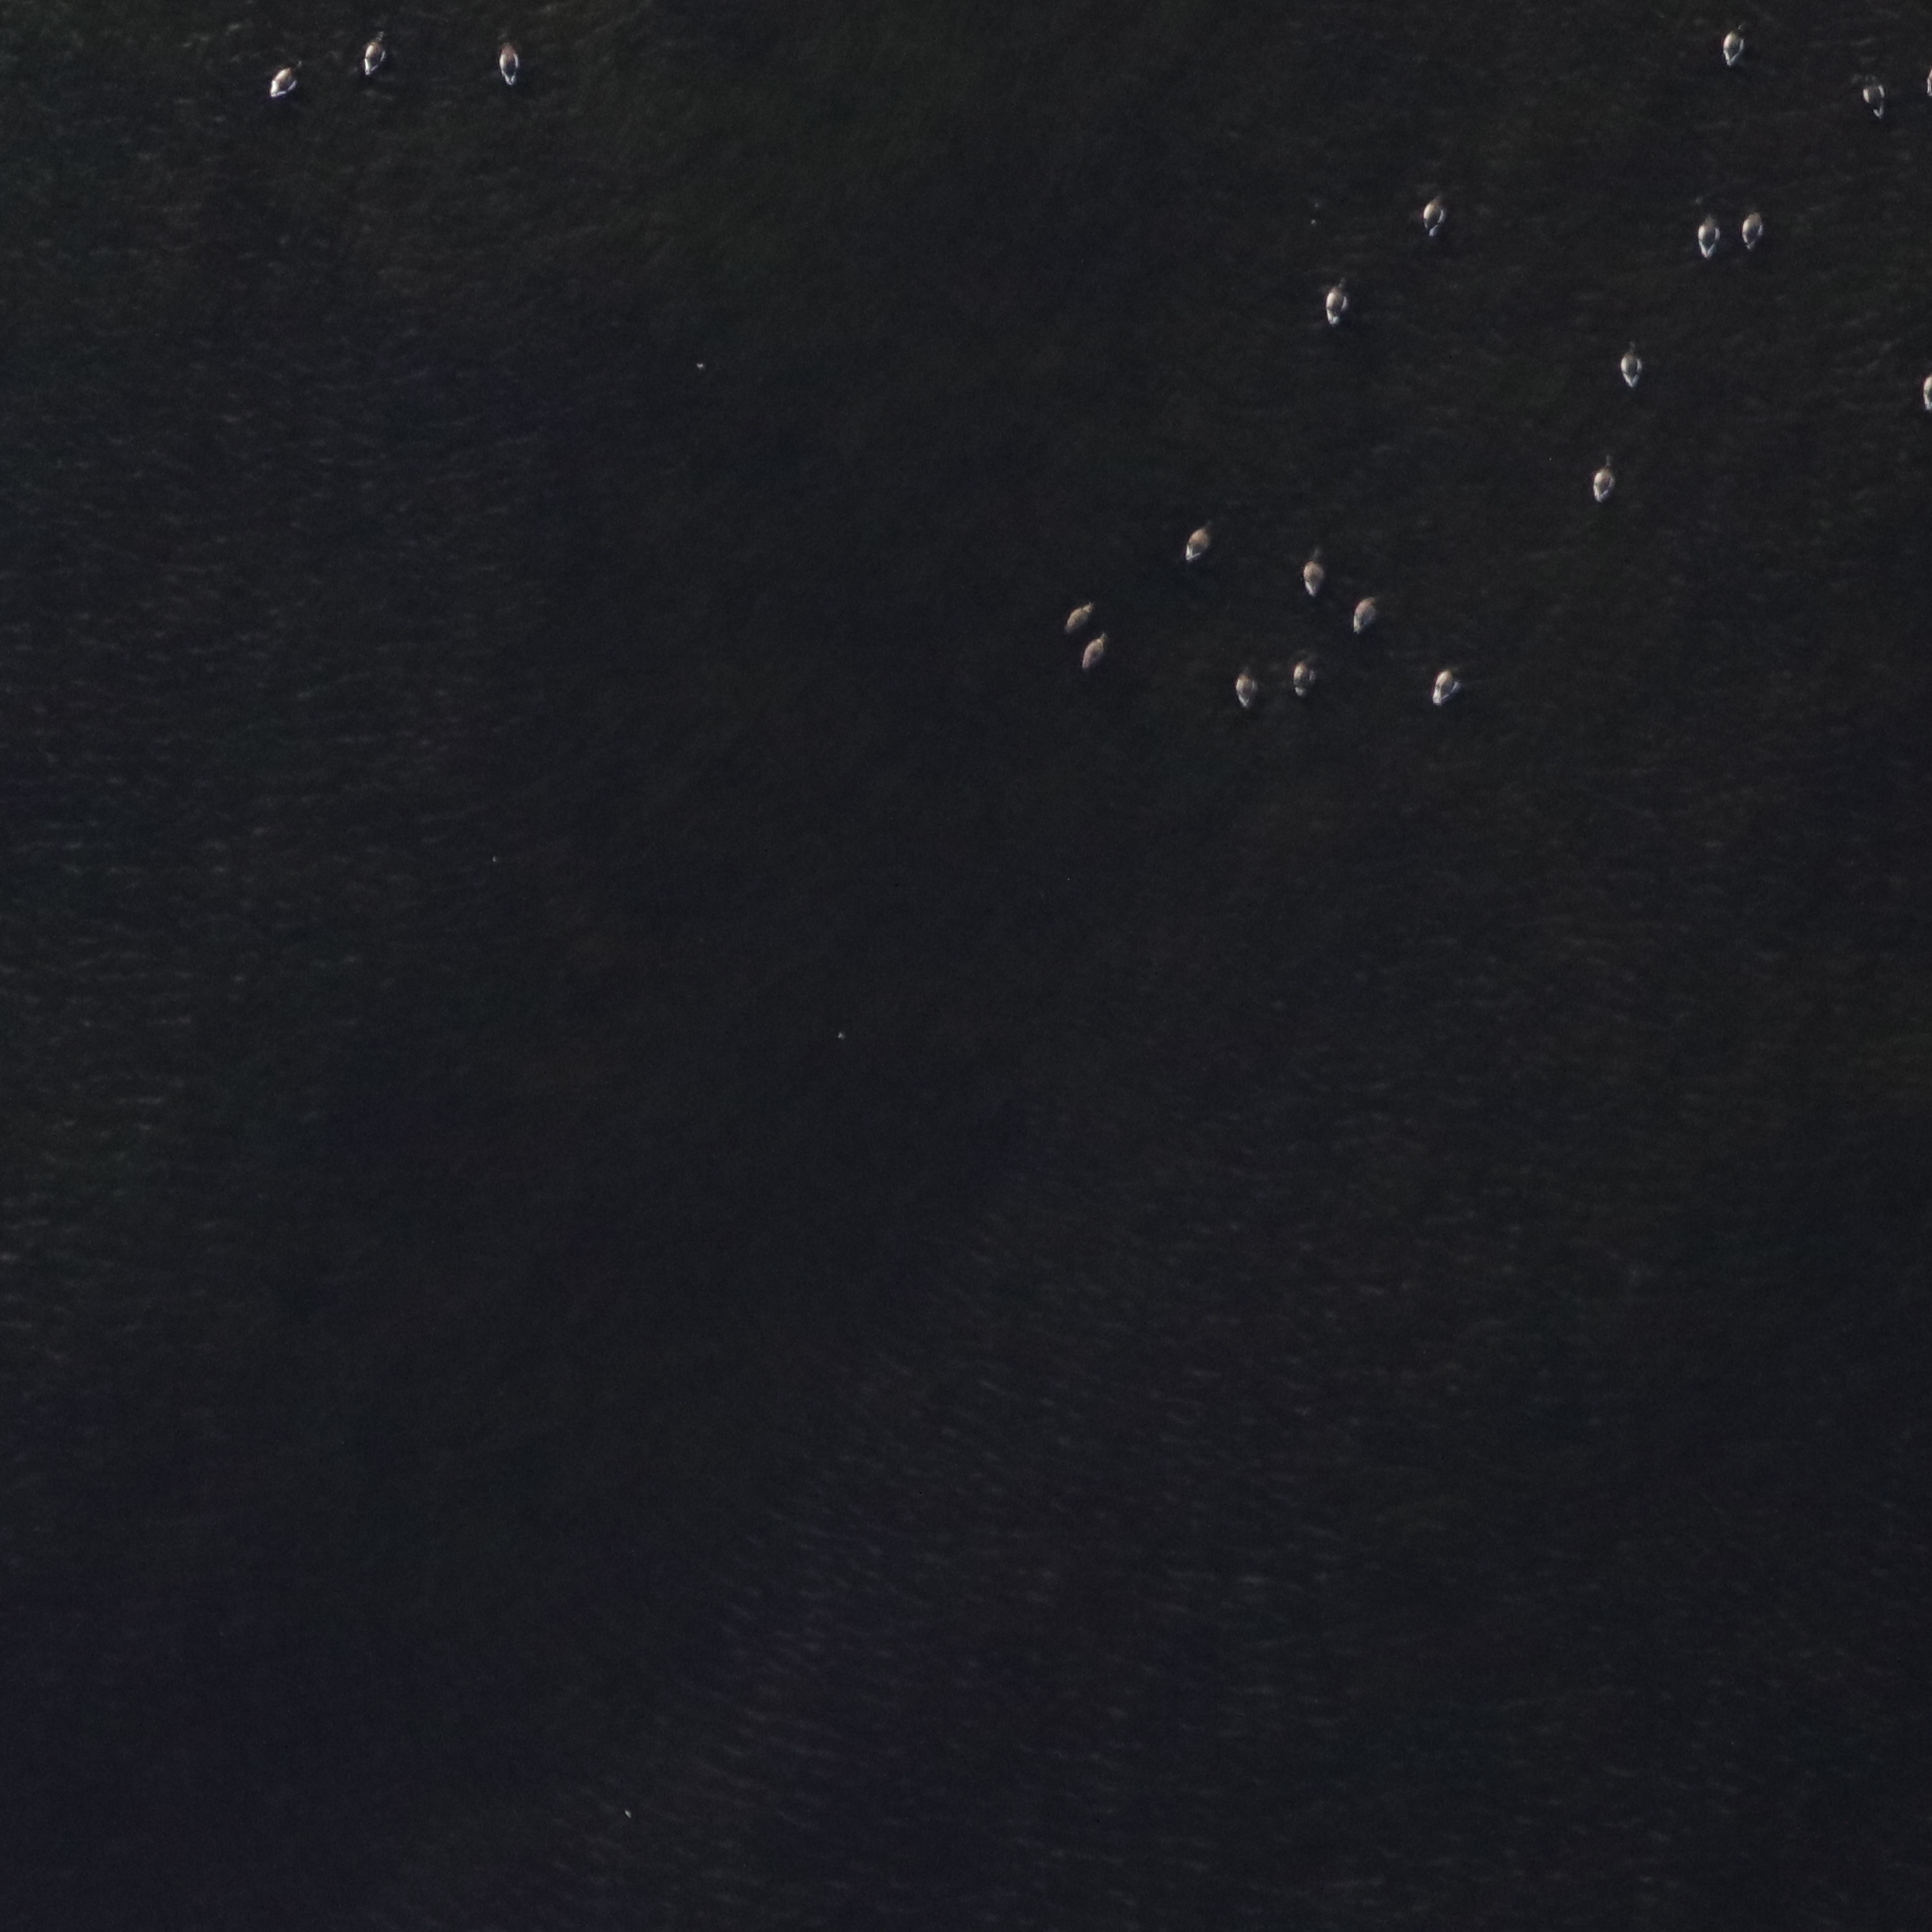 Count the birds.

19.